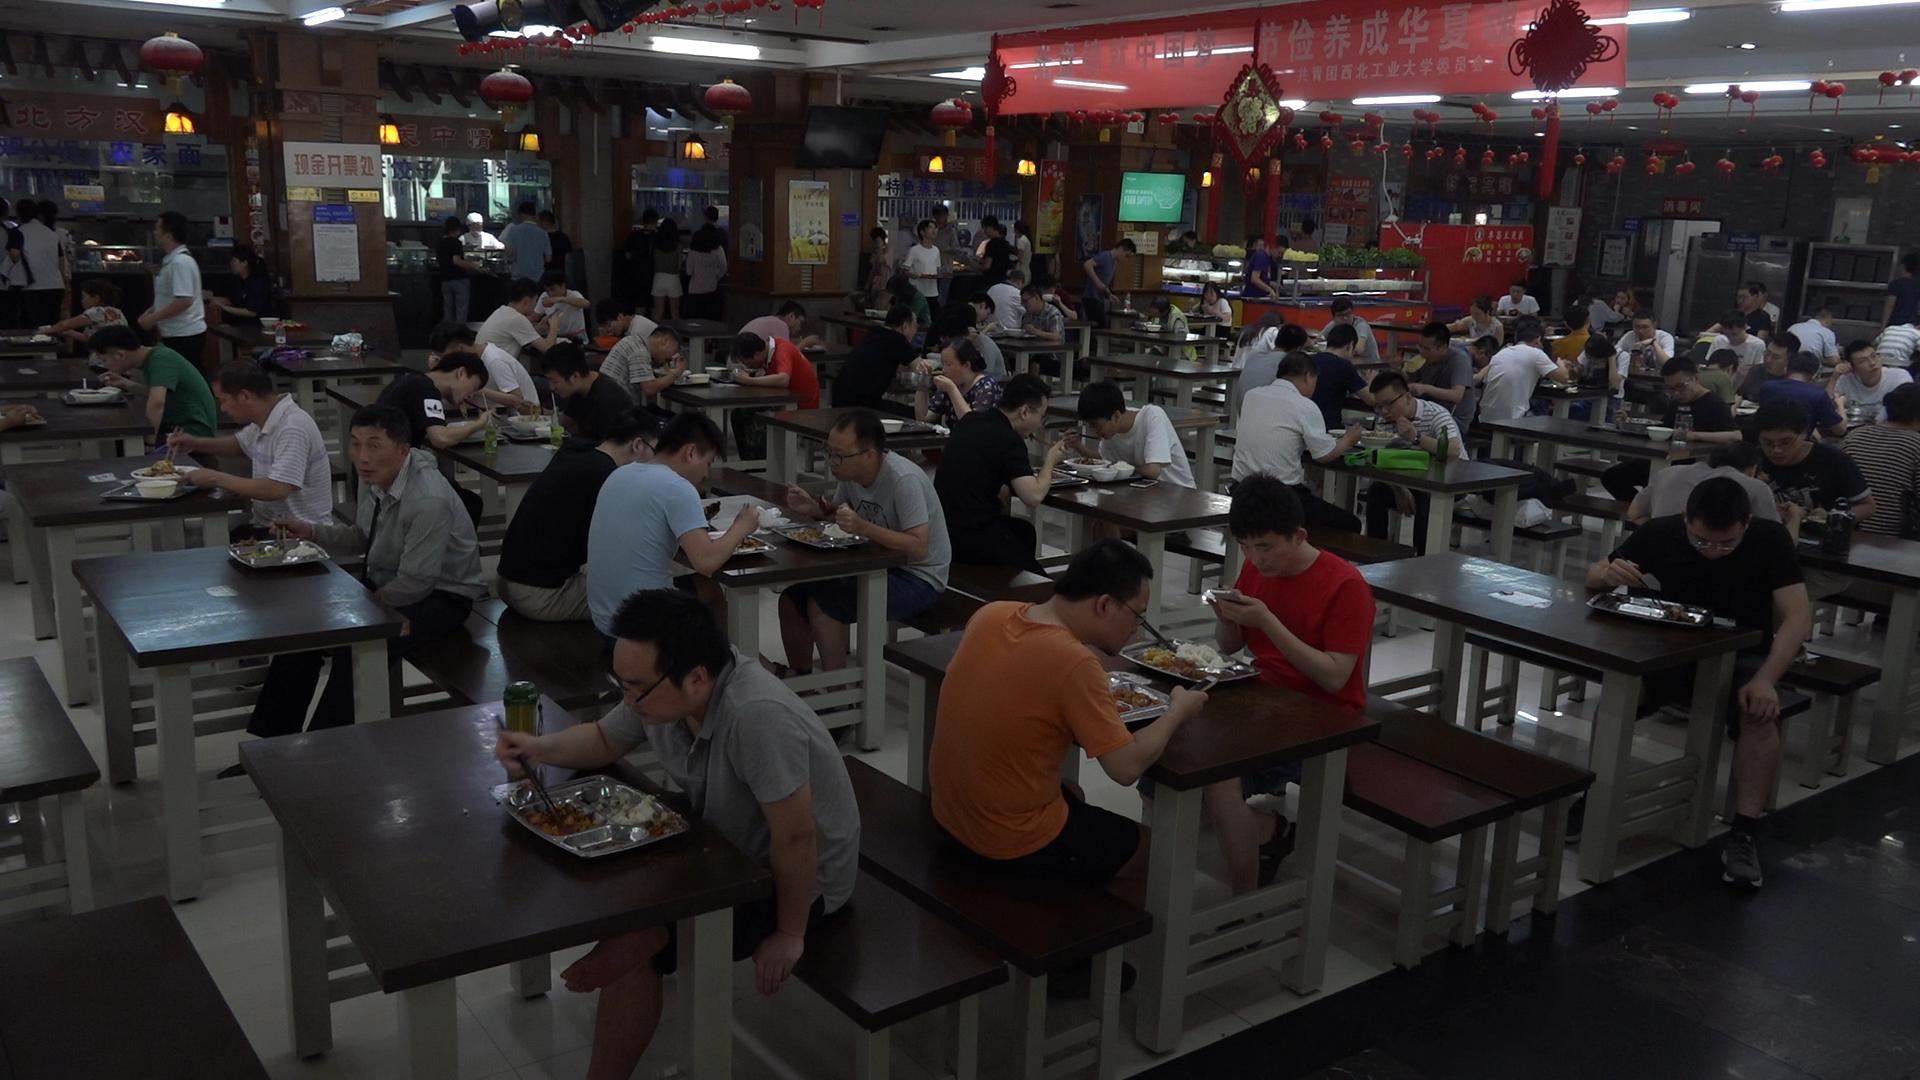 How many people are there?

87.